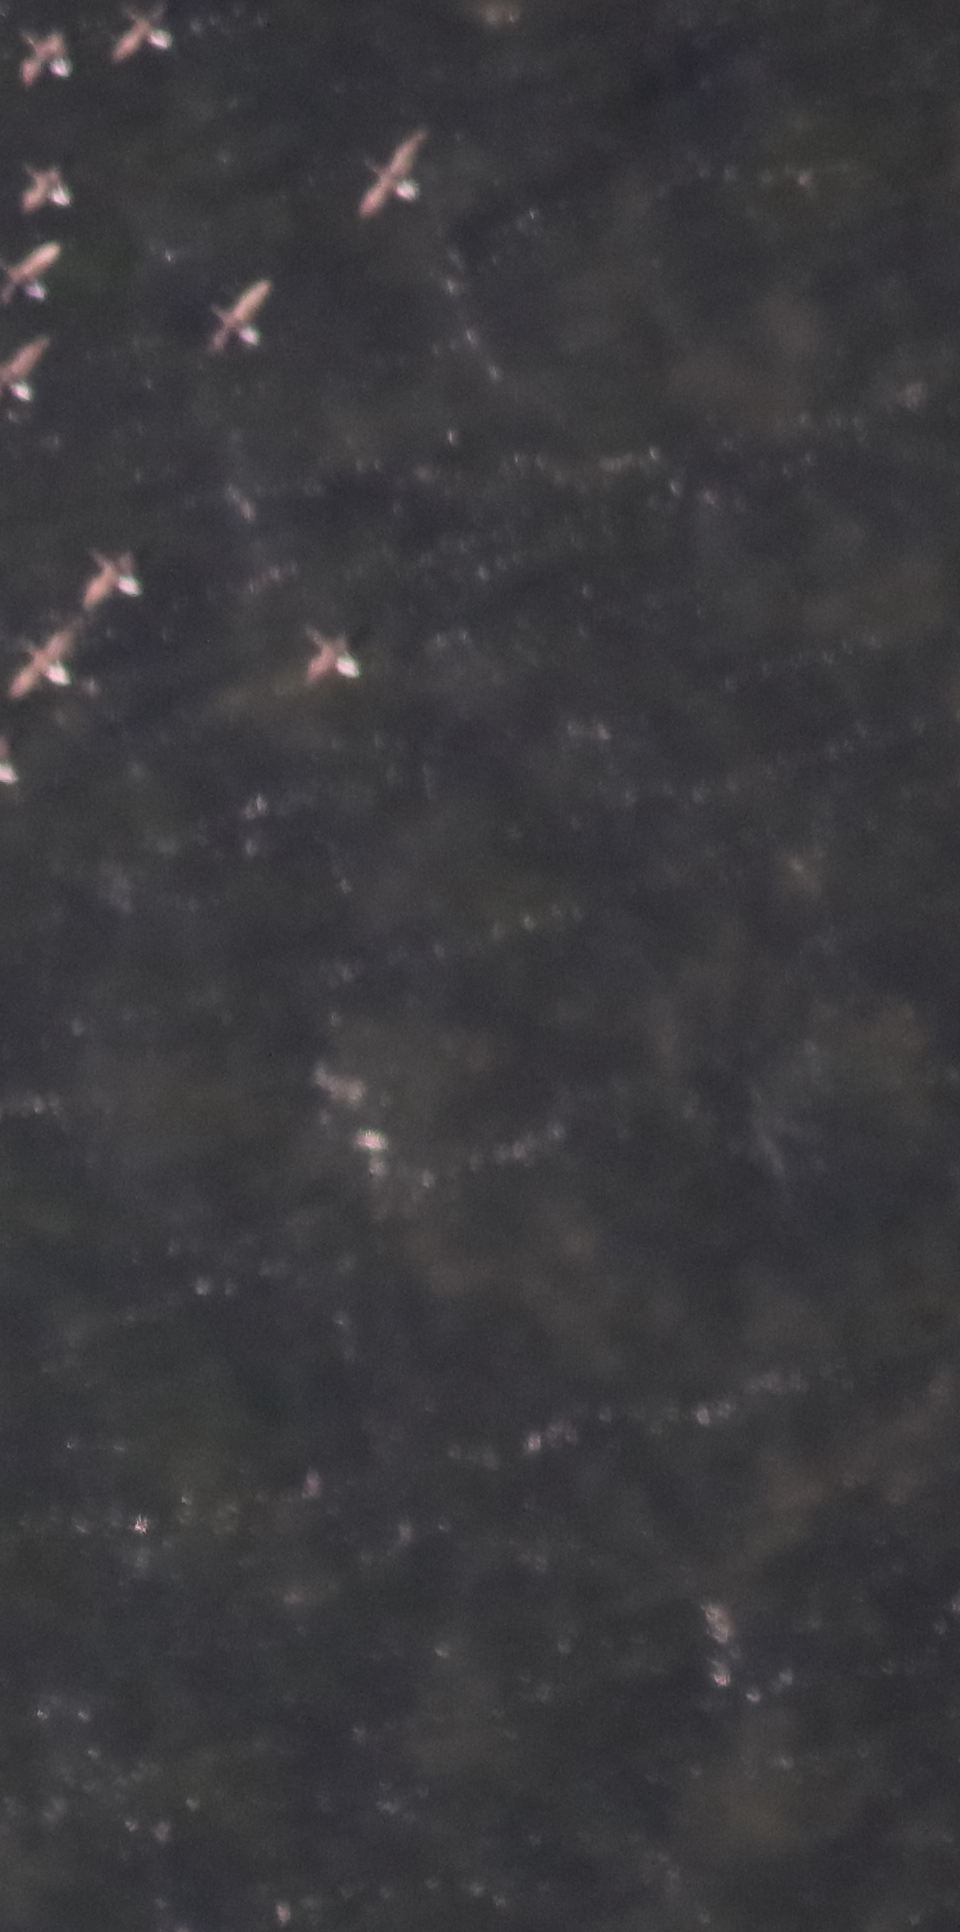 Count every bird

10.